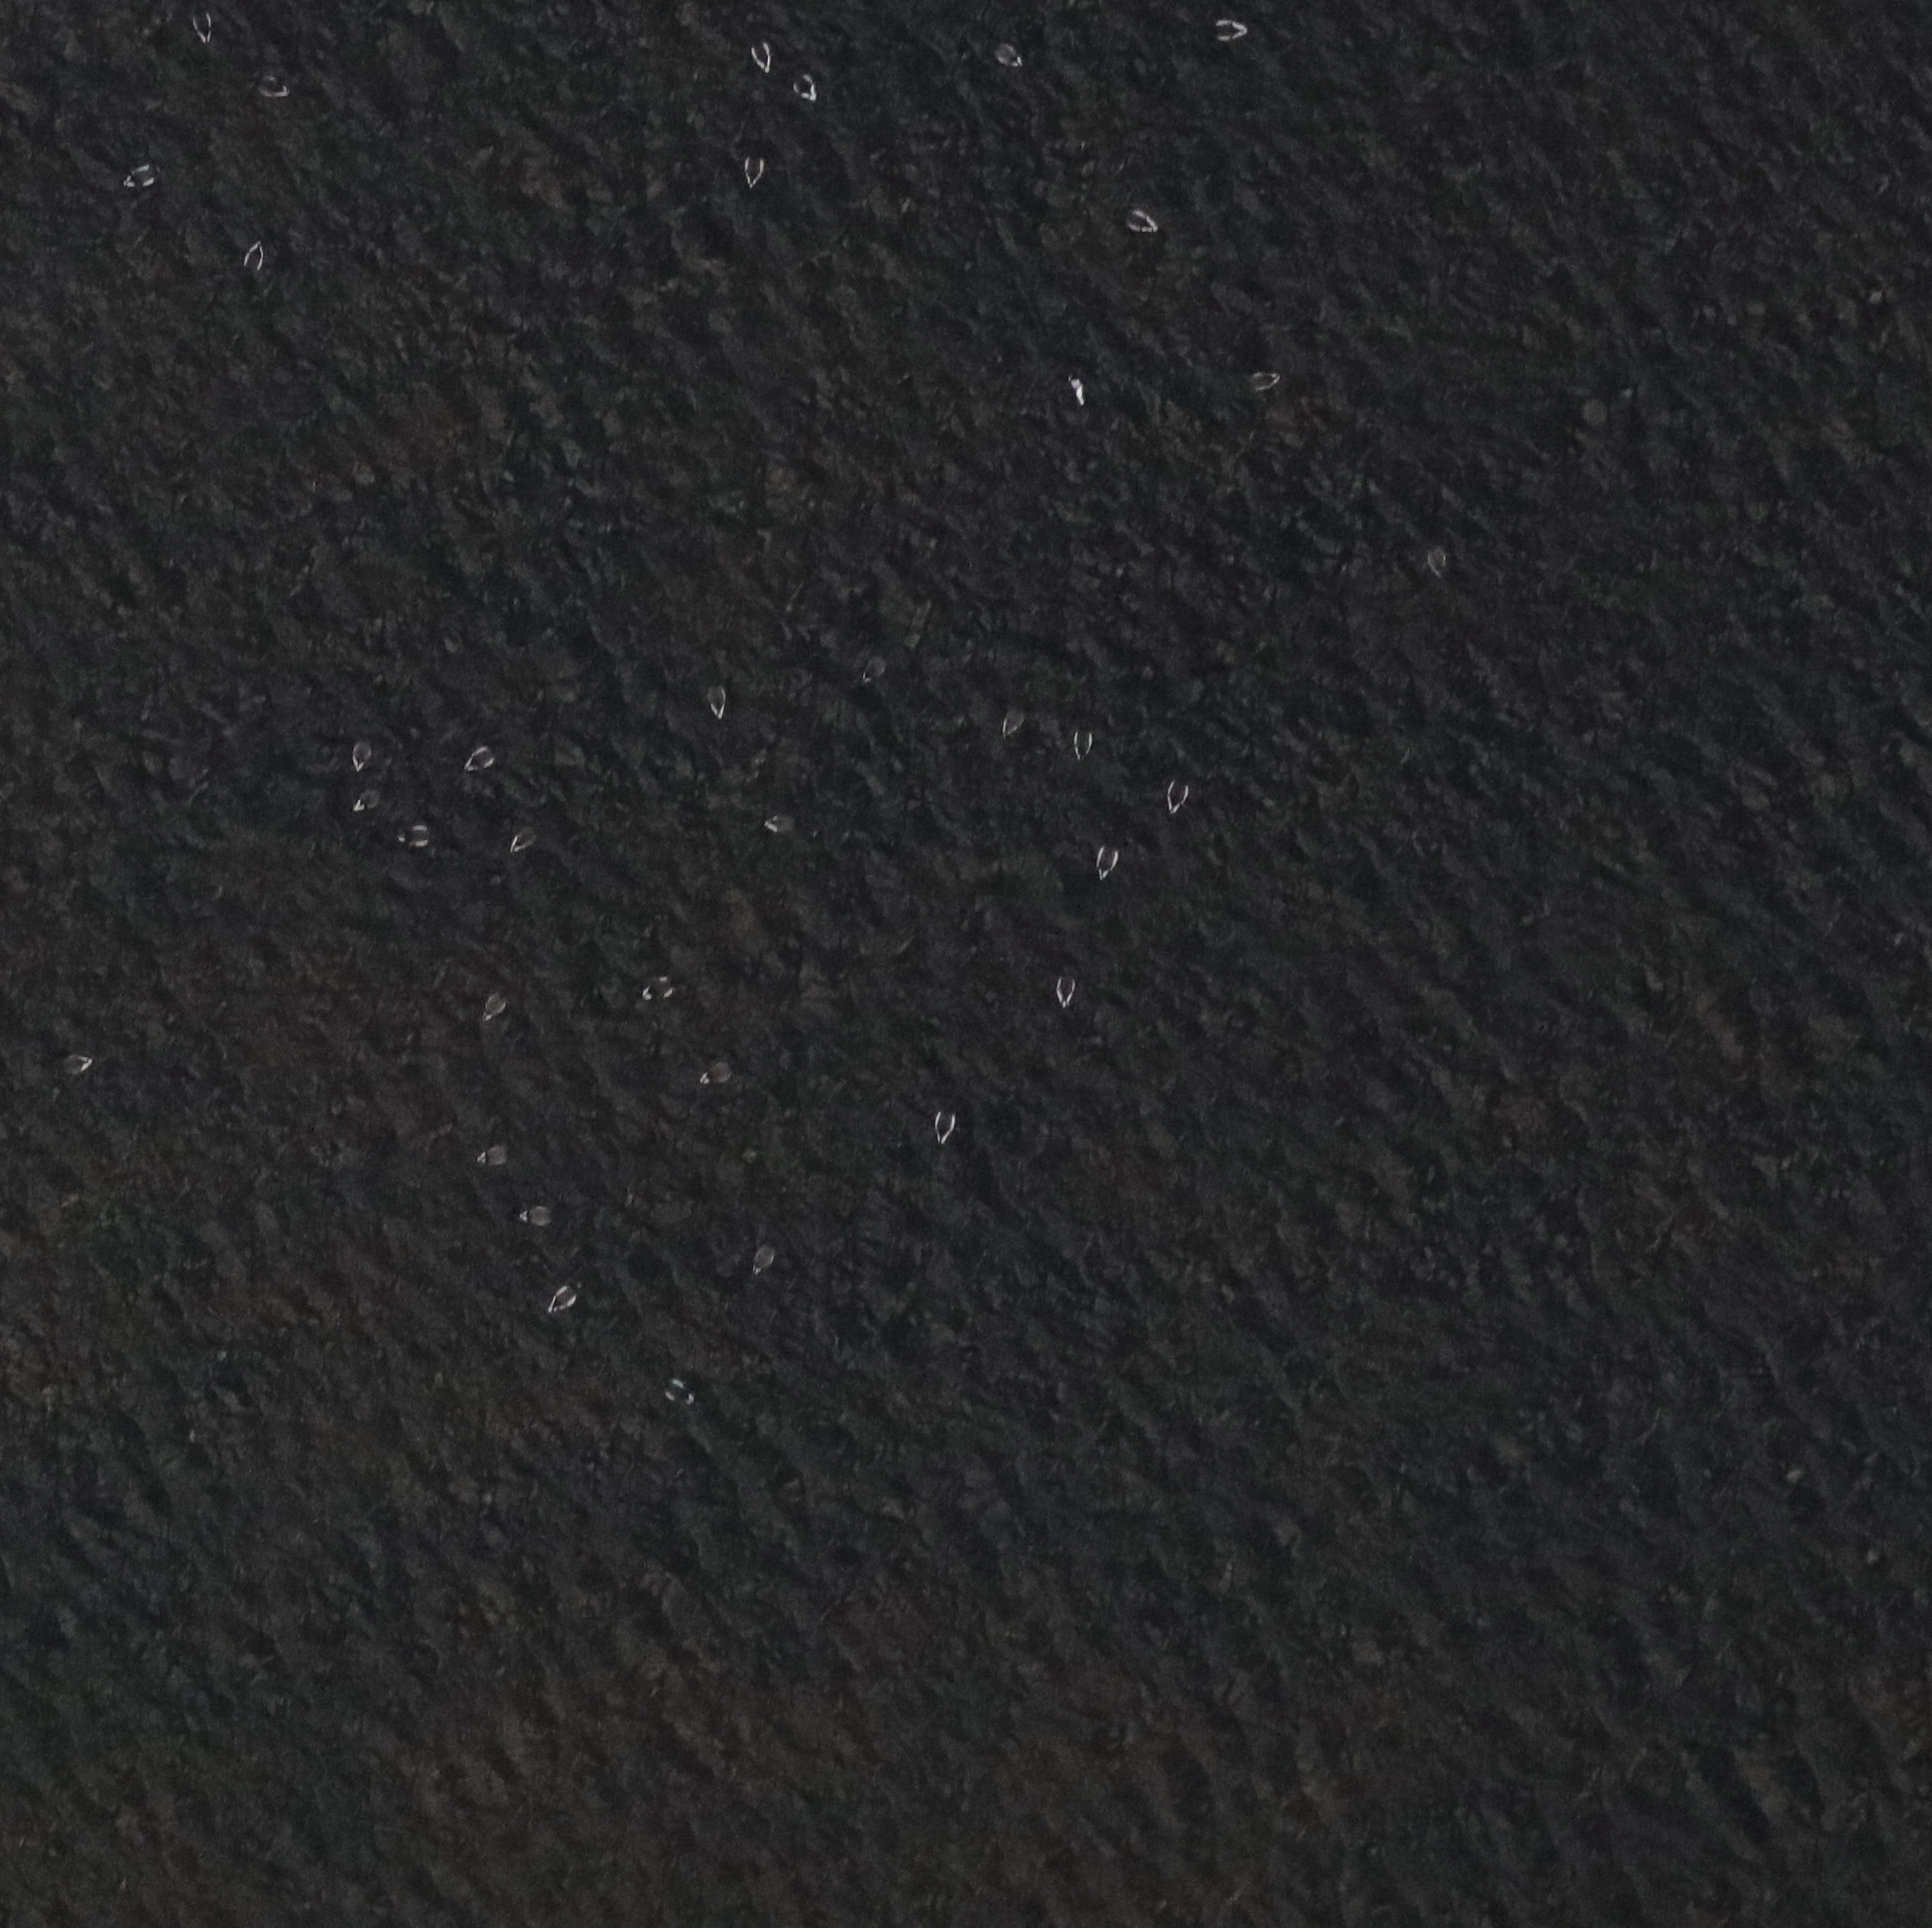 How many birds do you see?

36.